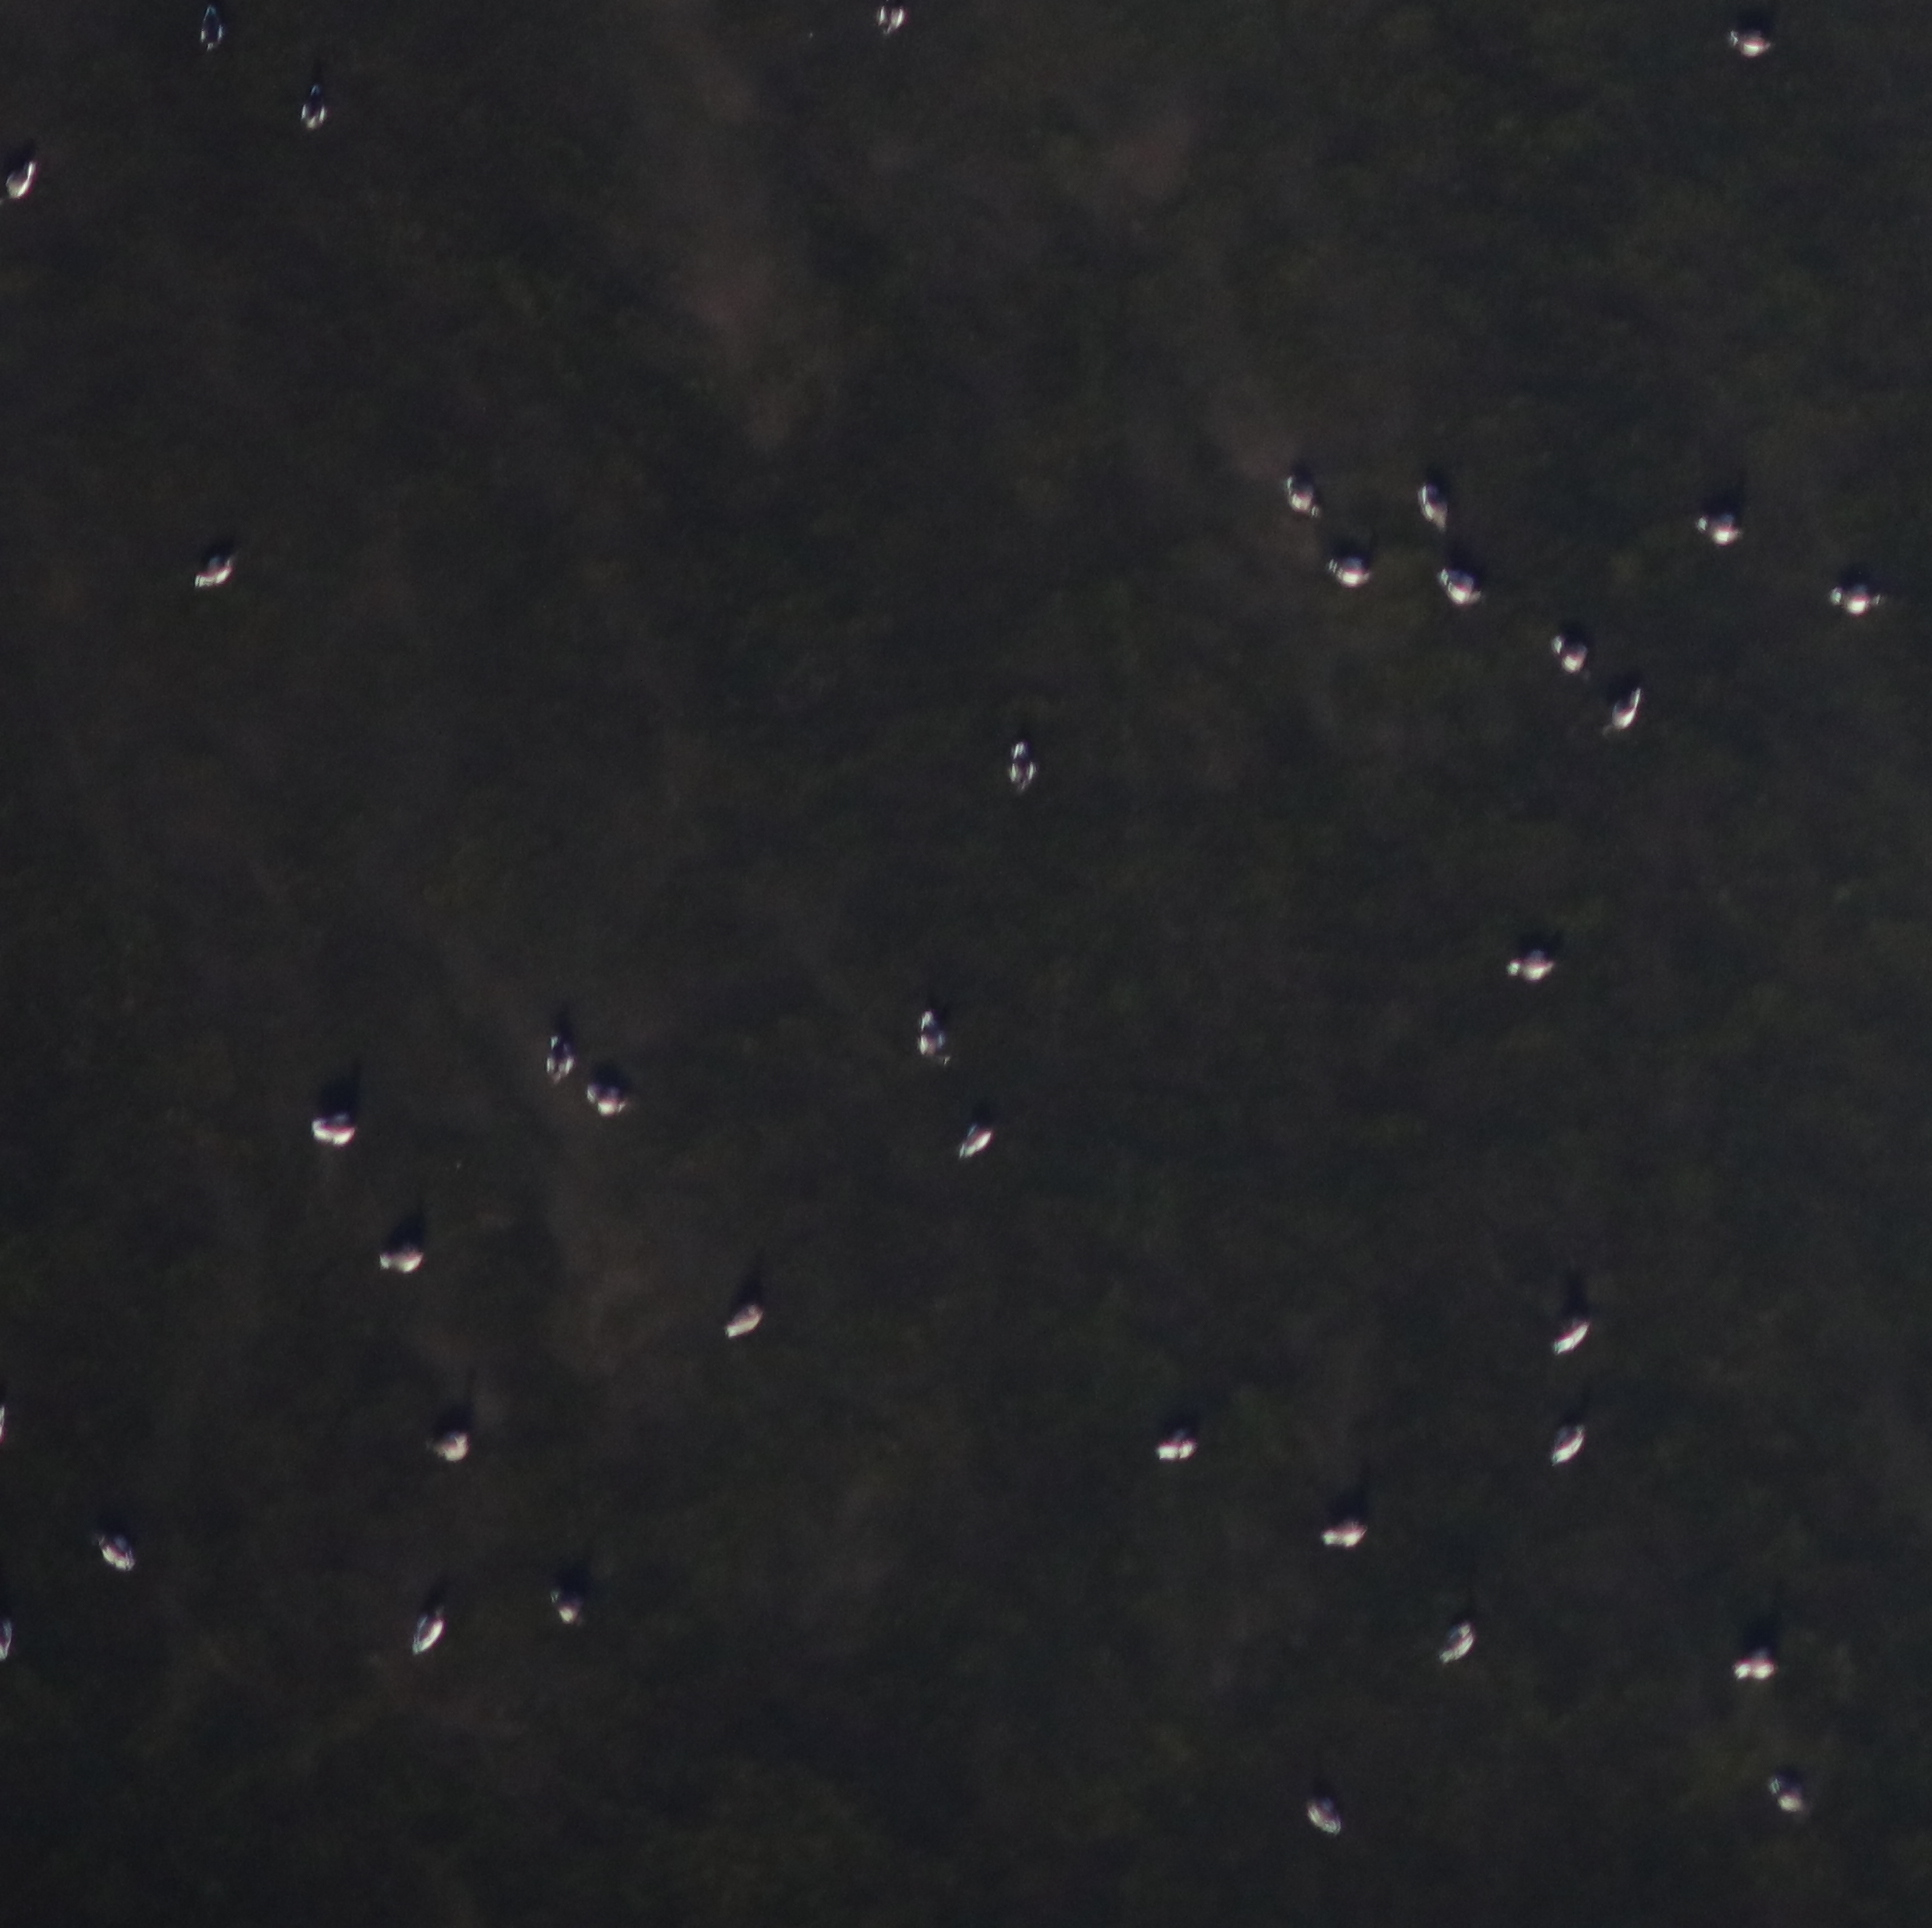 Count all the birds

35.